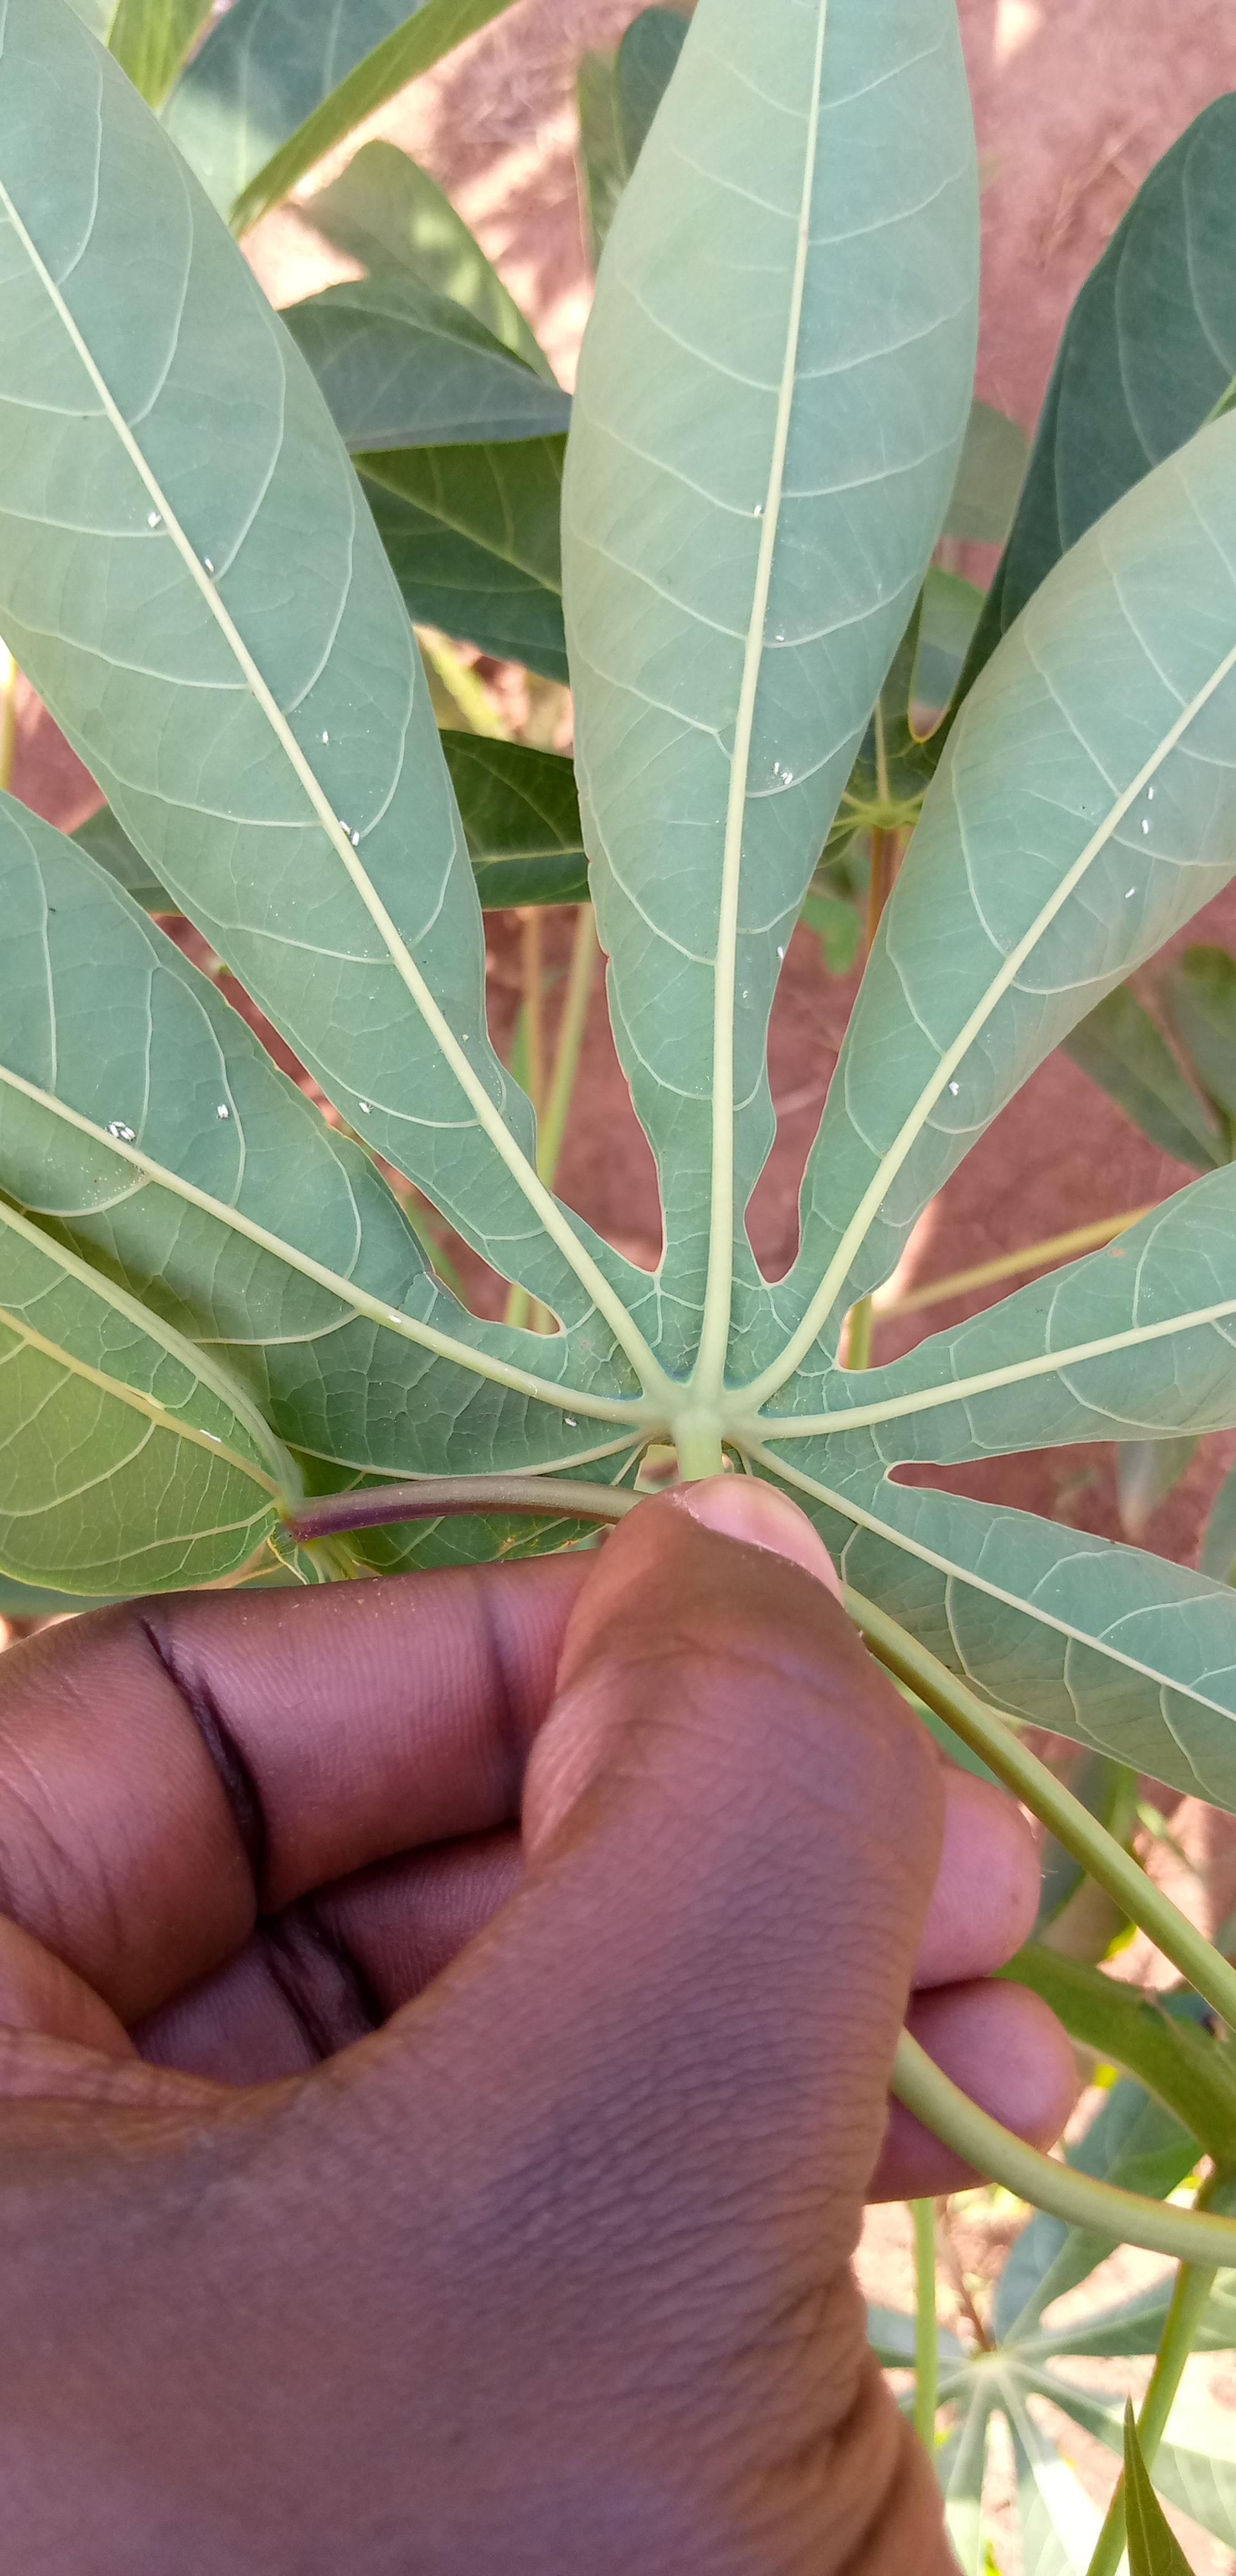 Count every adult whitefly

22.